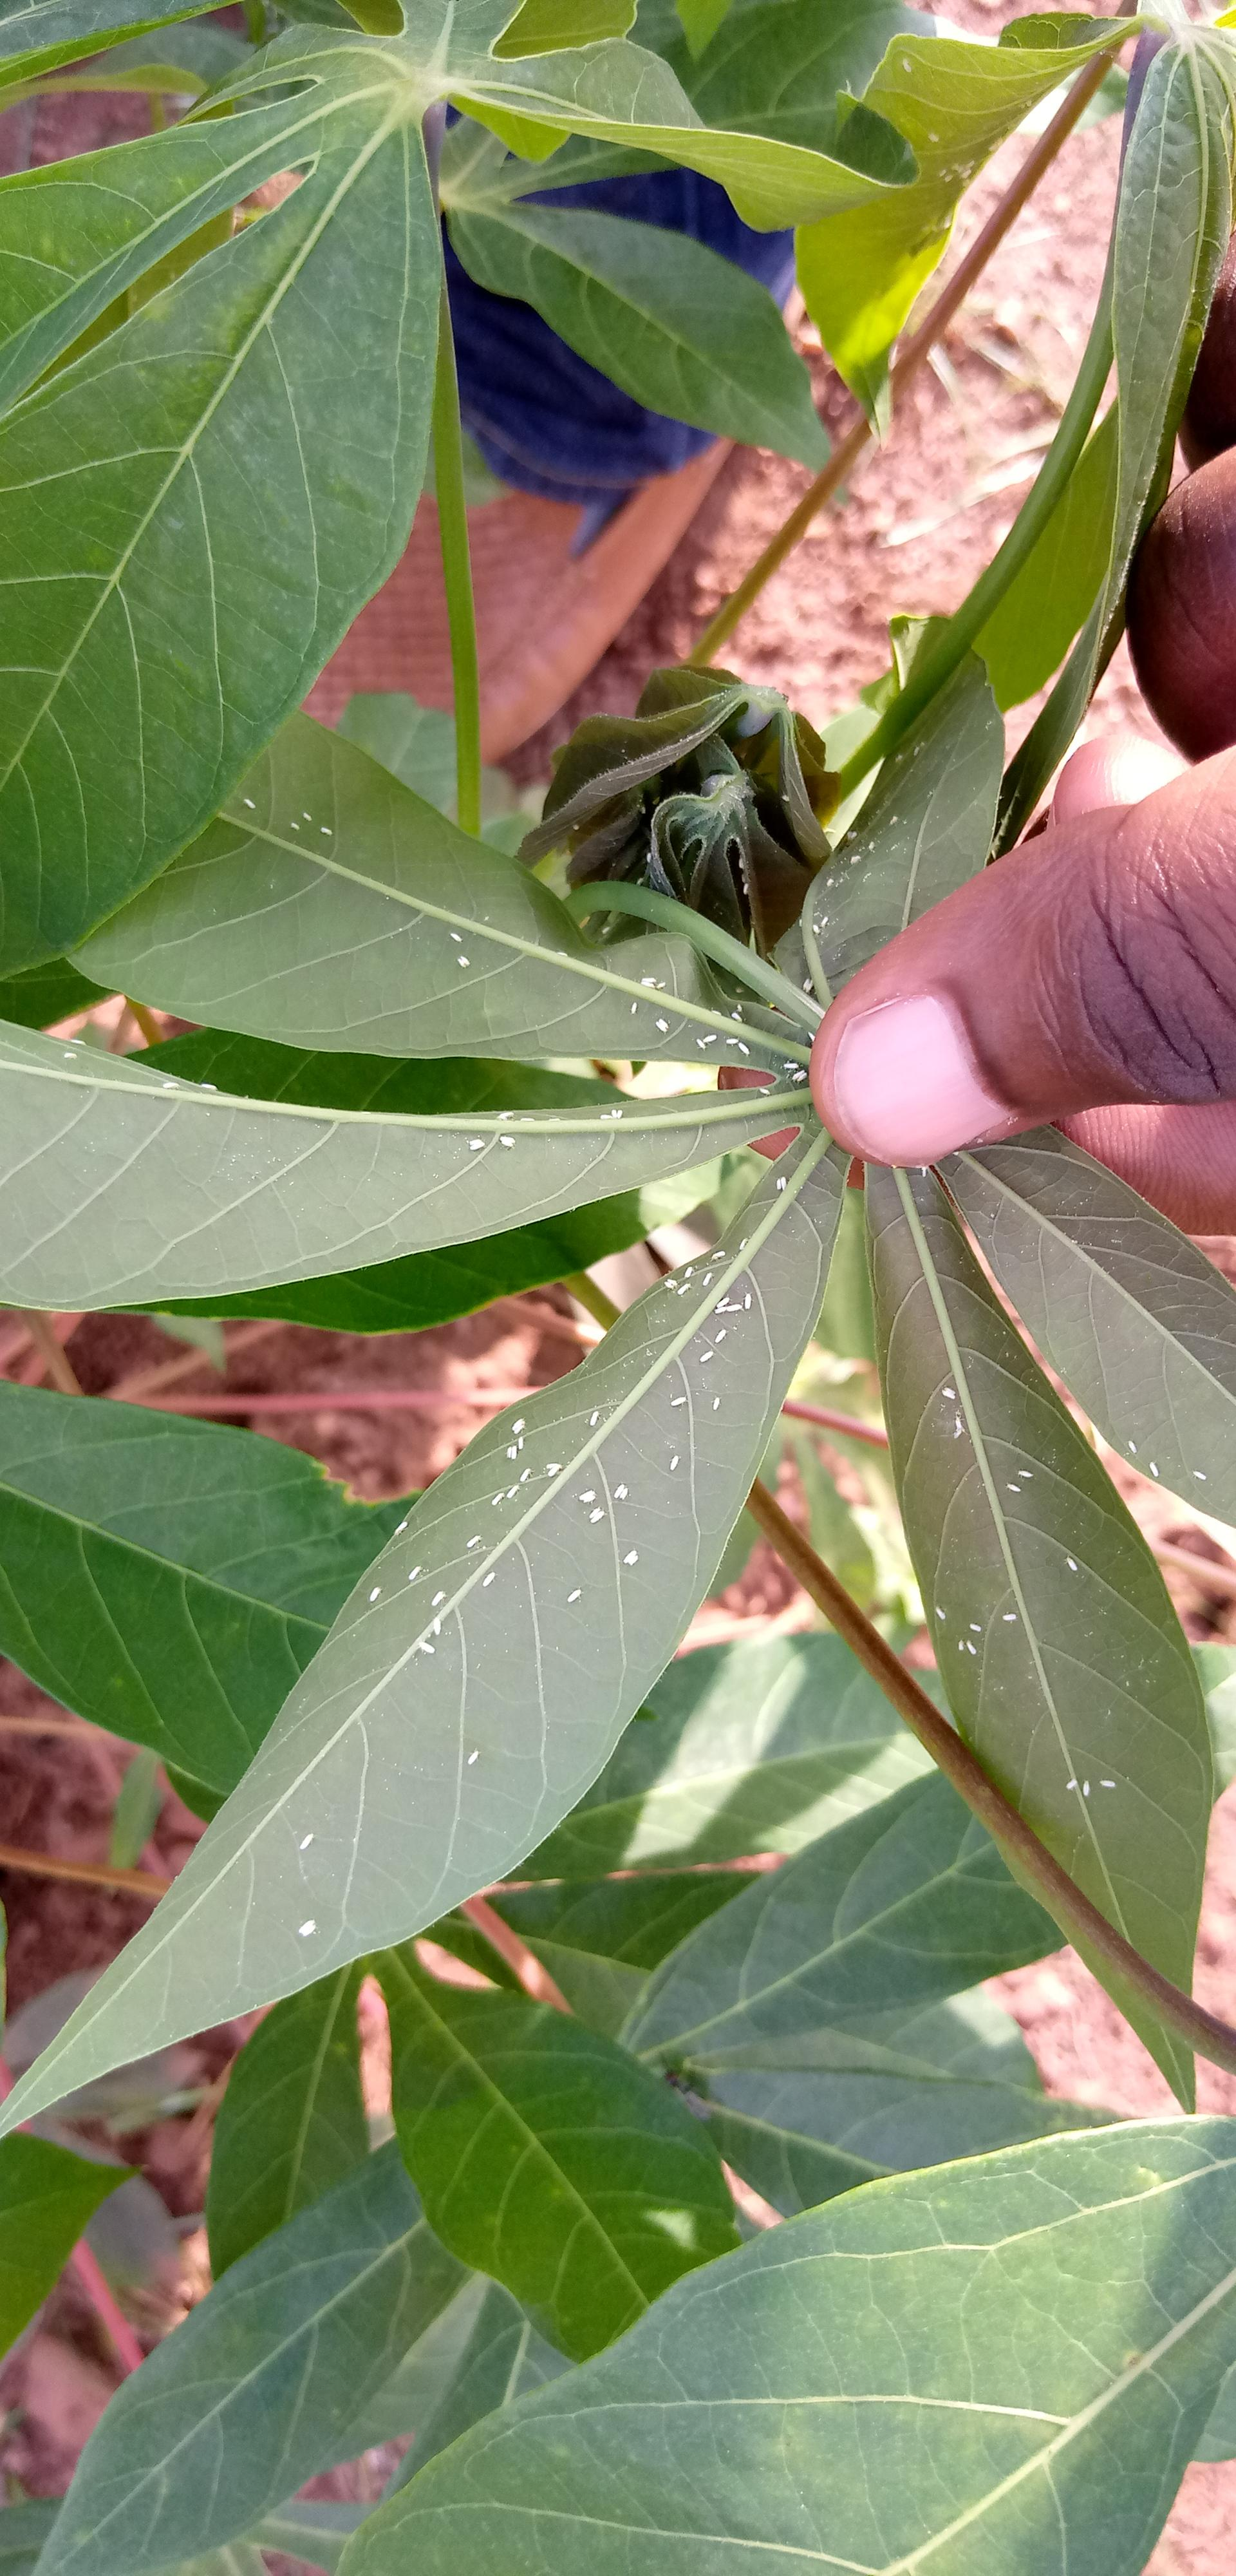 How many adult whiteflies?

106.